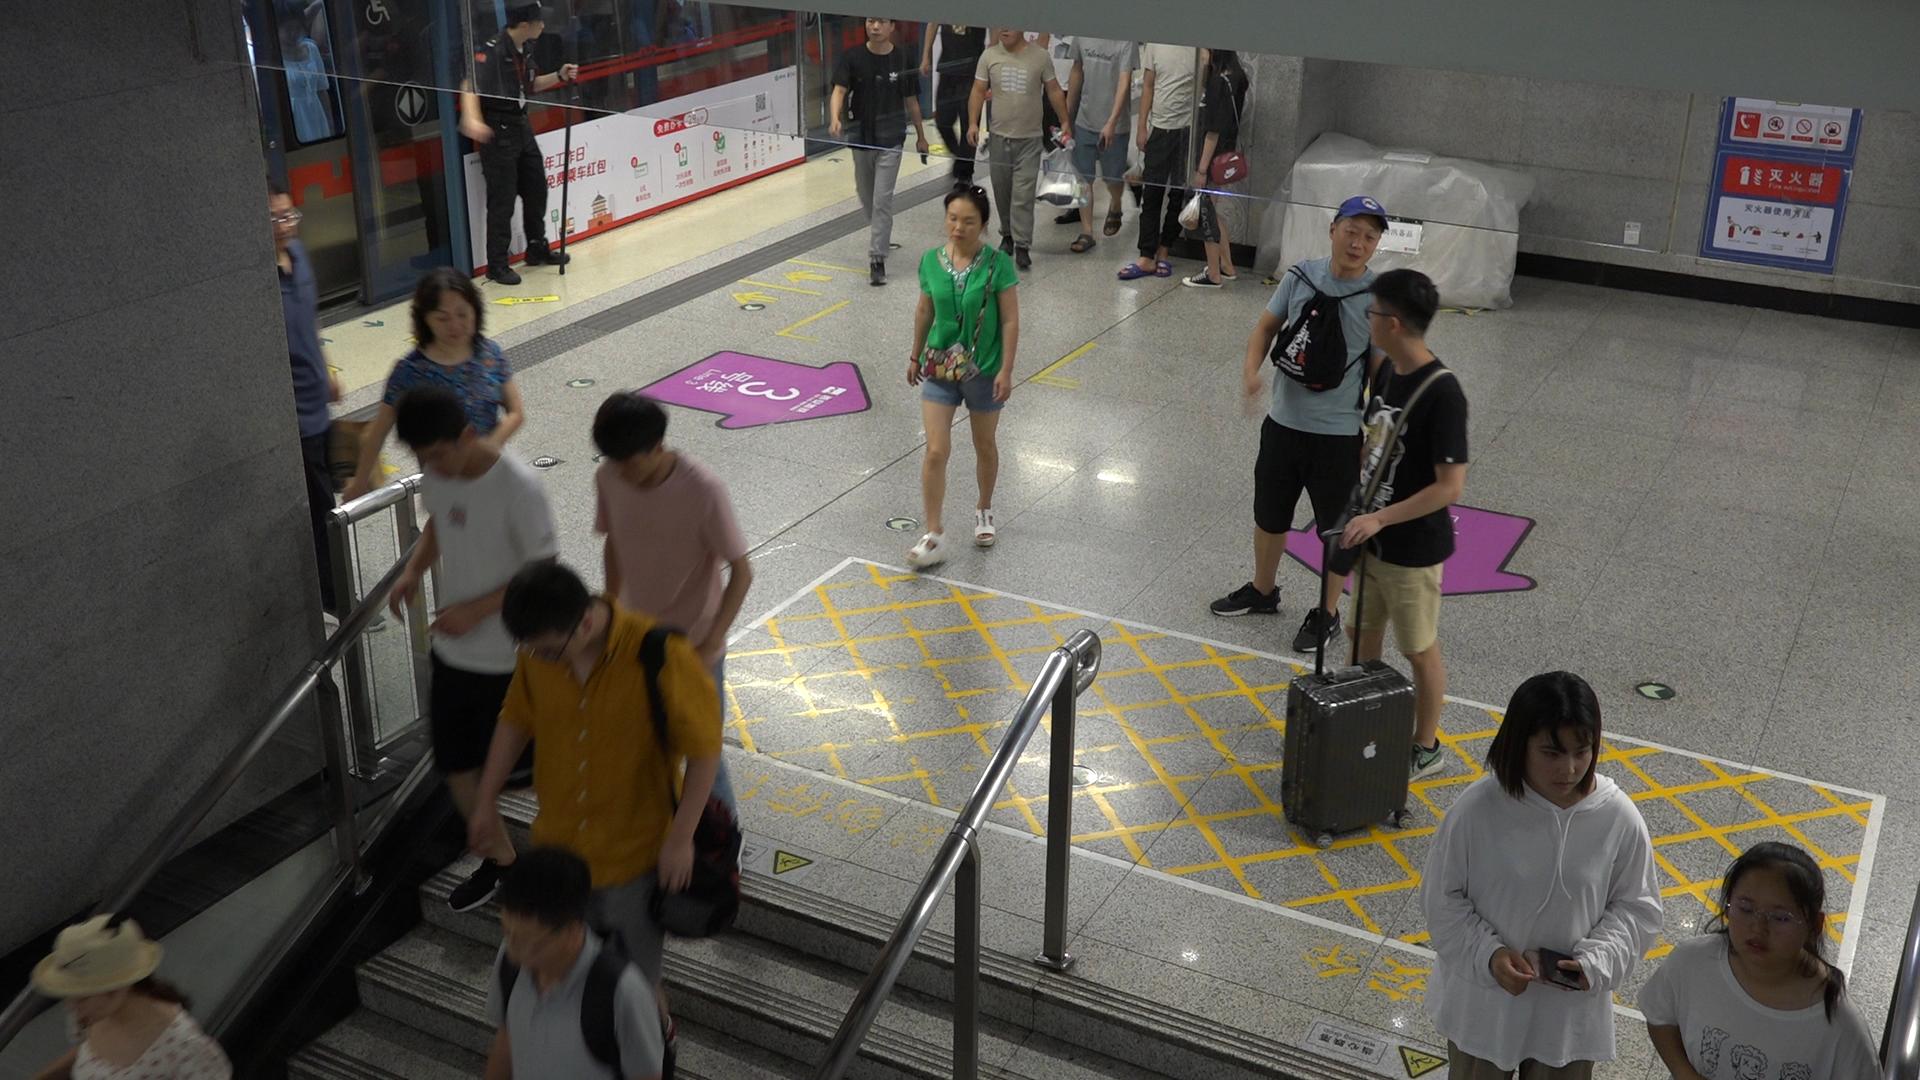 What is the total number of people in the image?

17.